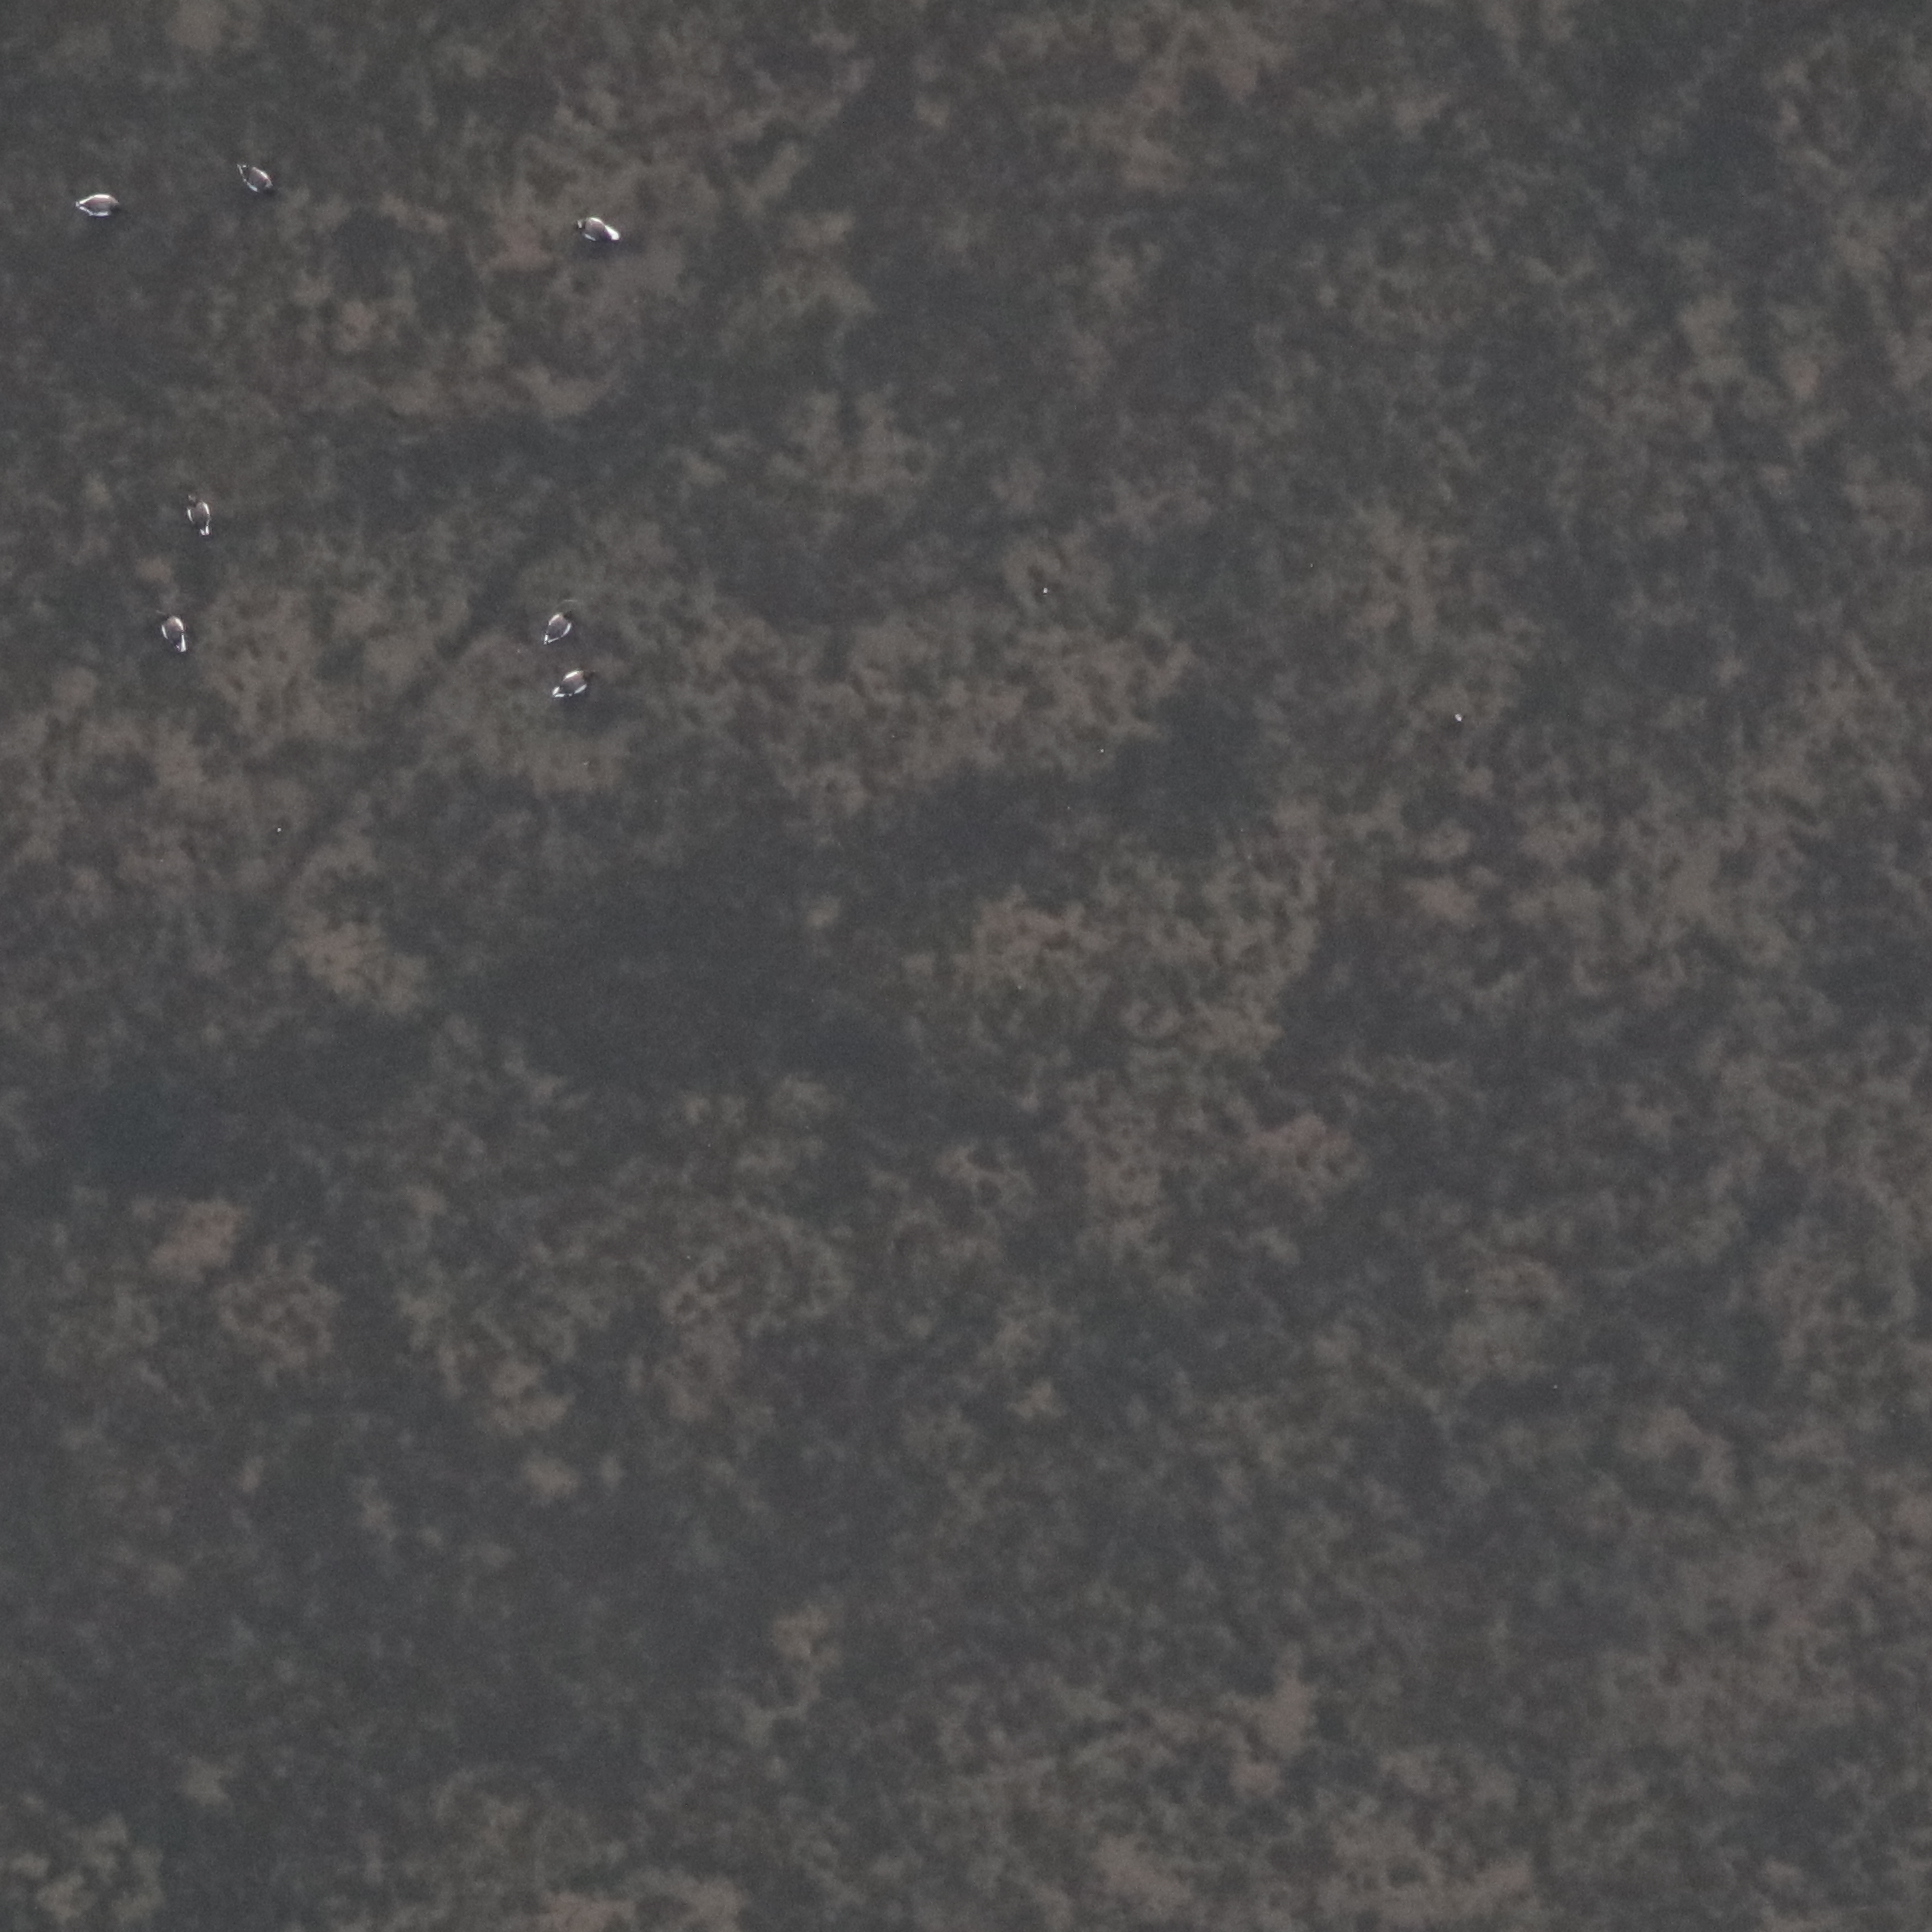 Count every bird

7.